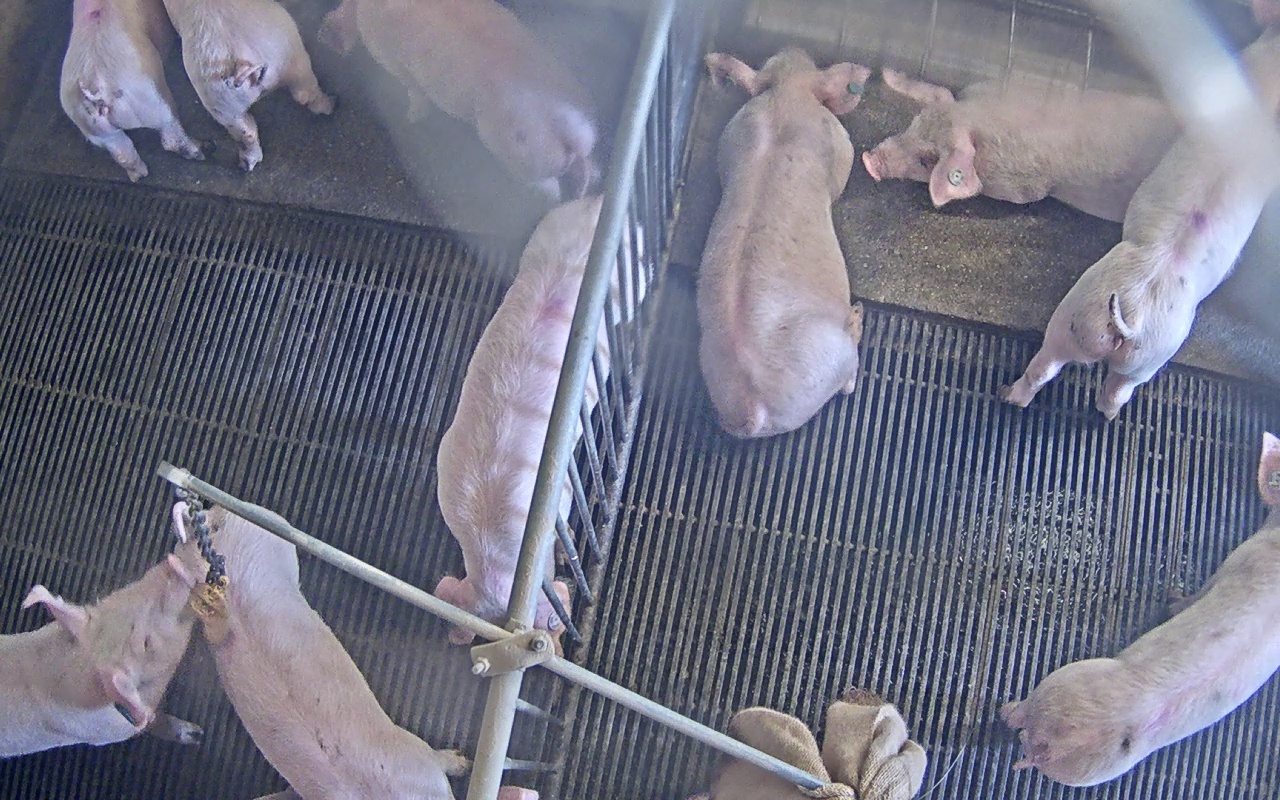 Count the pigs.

10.